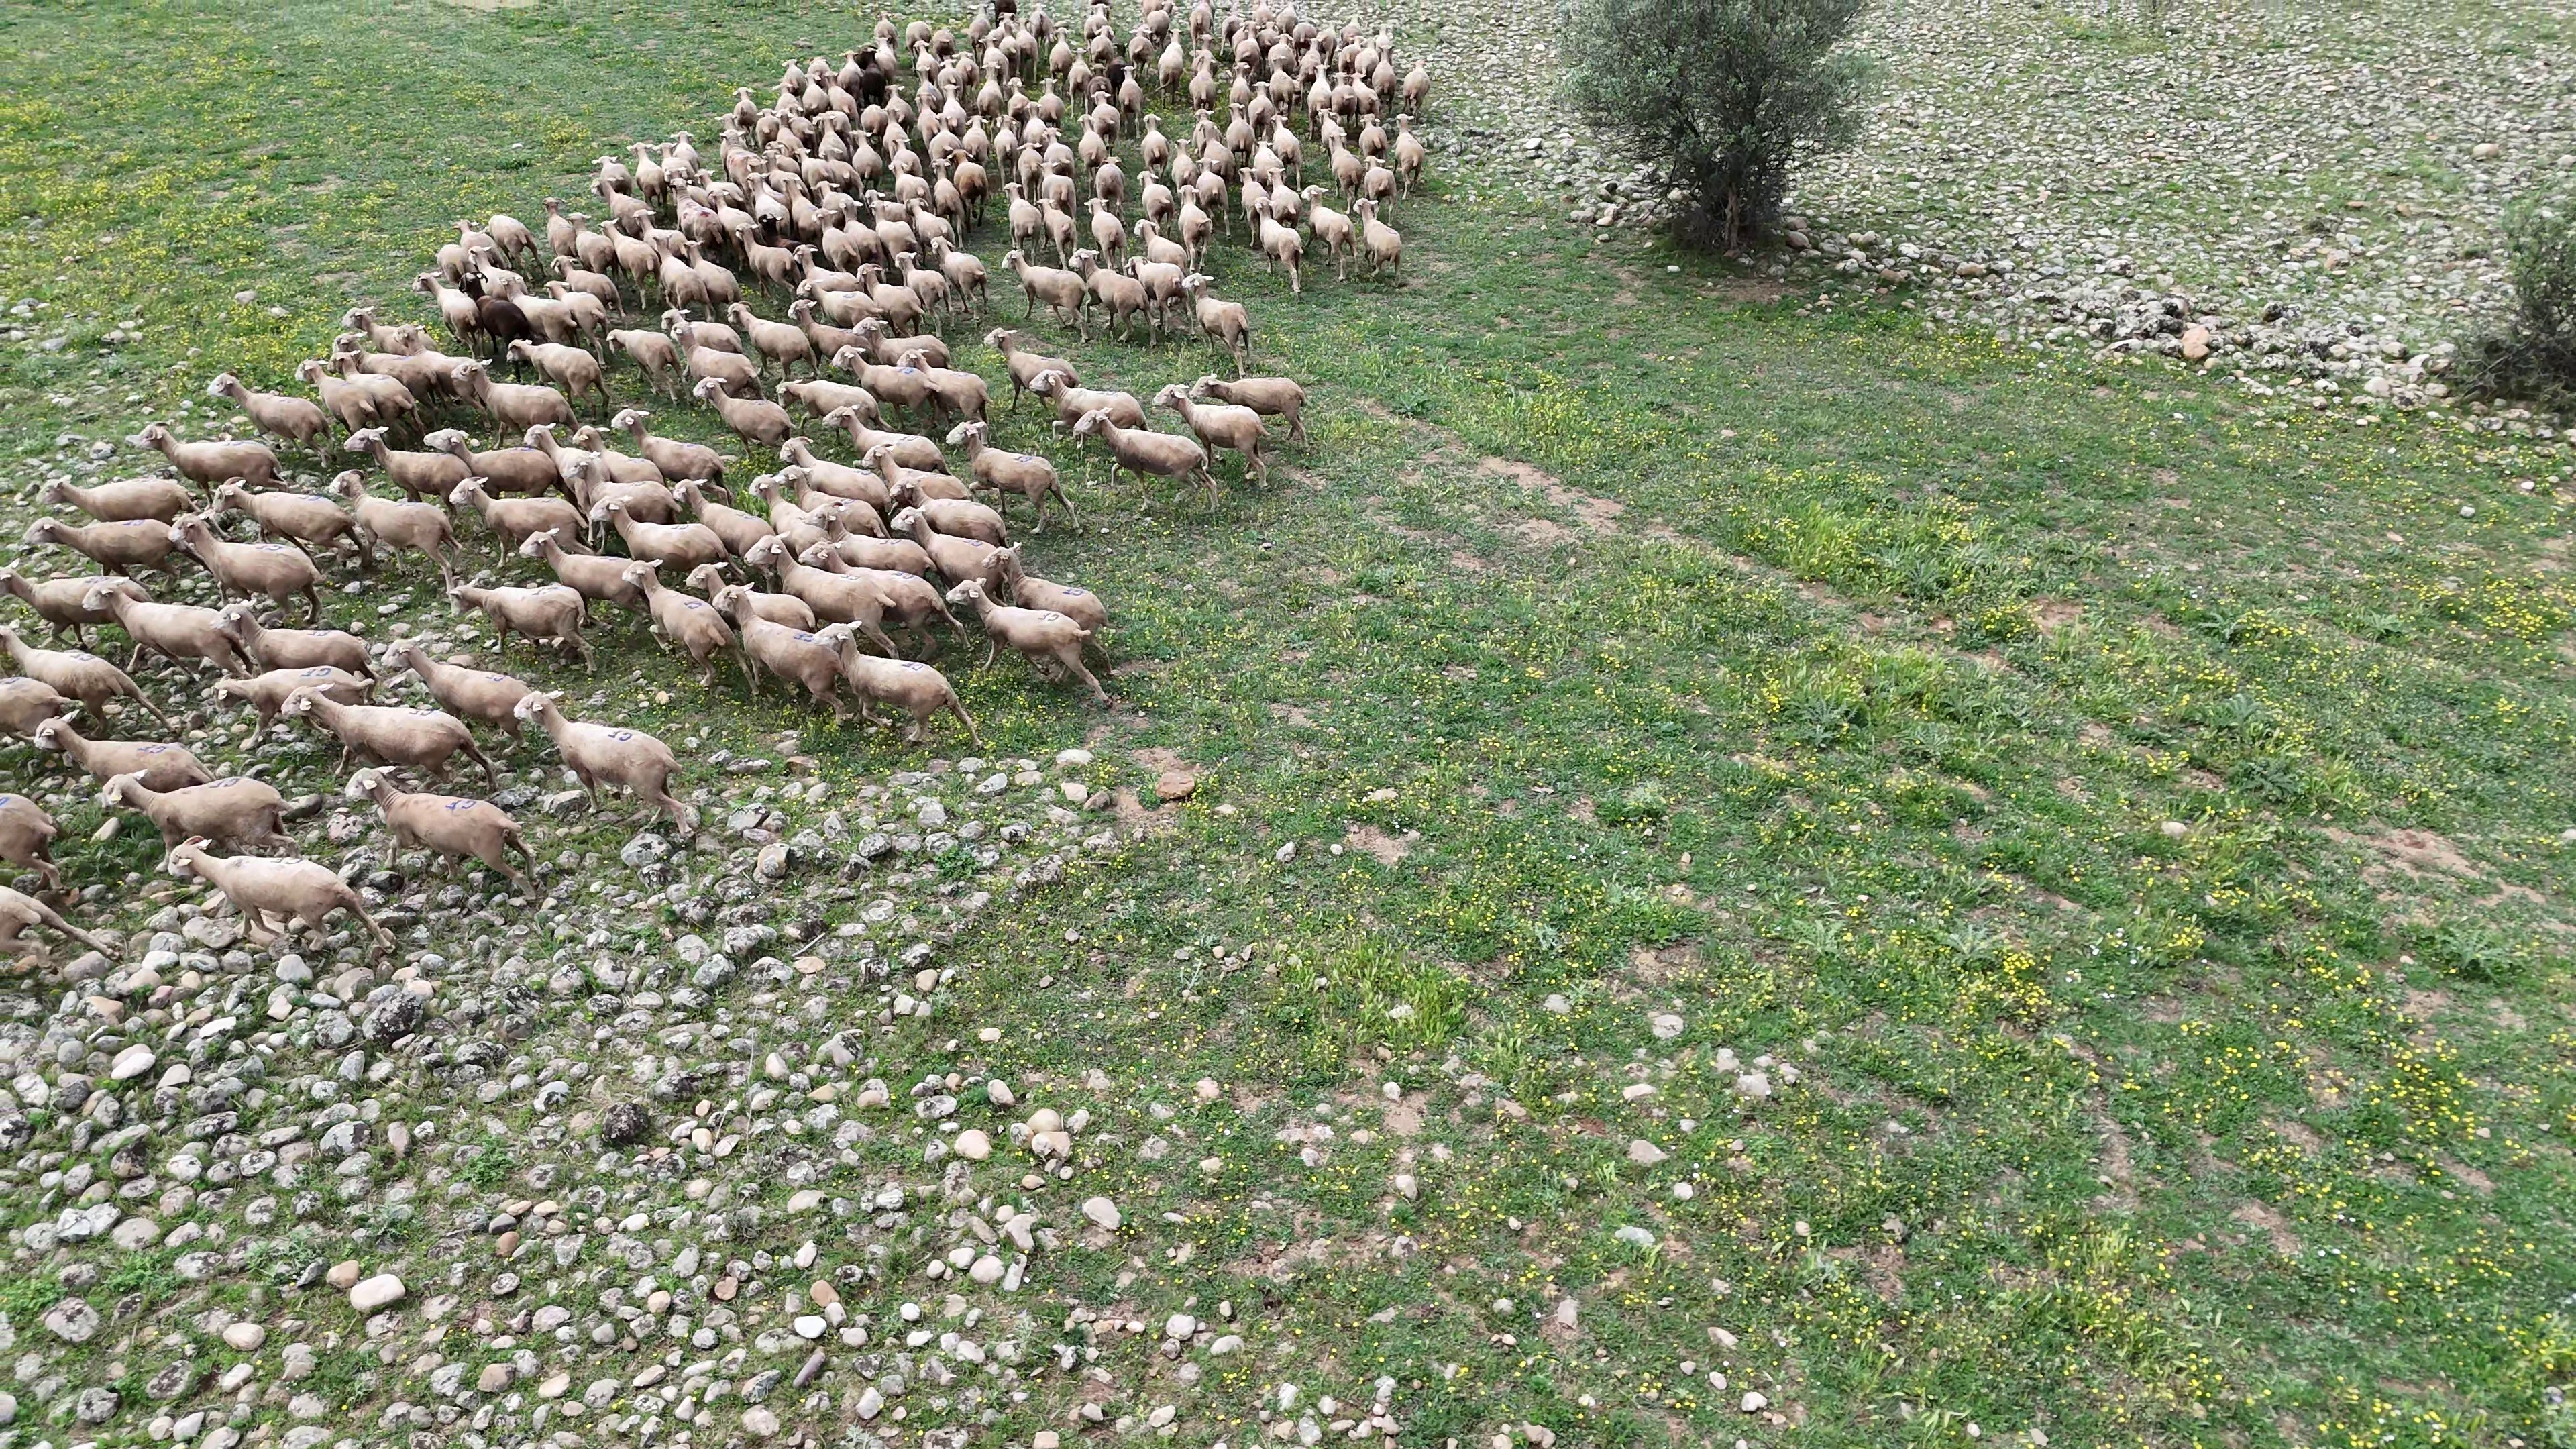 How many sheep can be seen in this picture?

228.